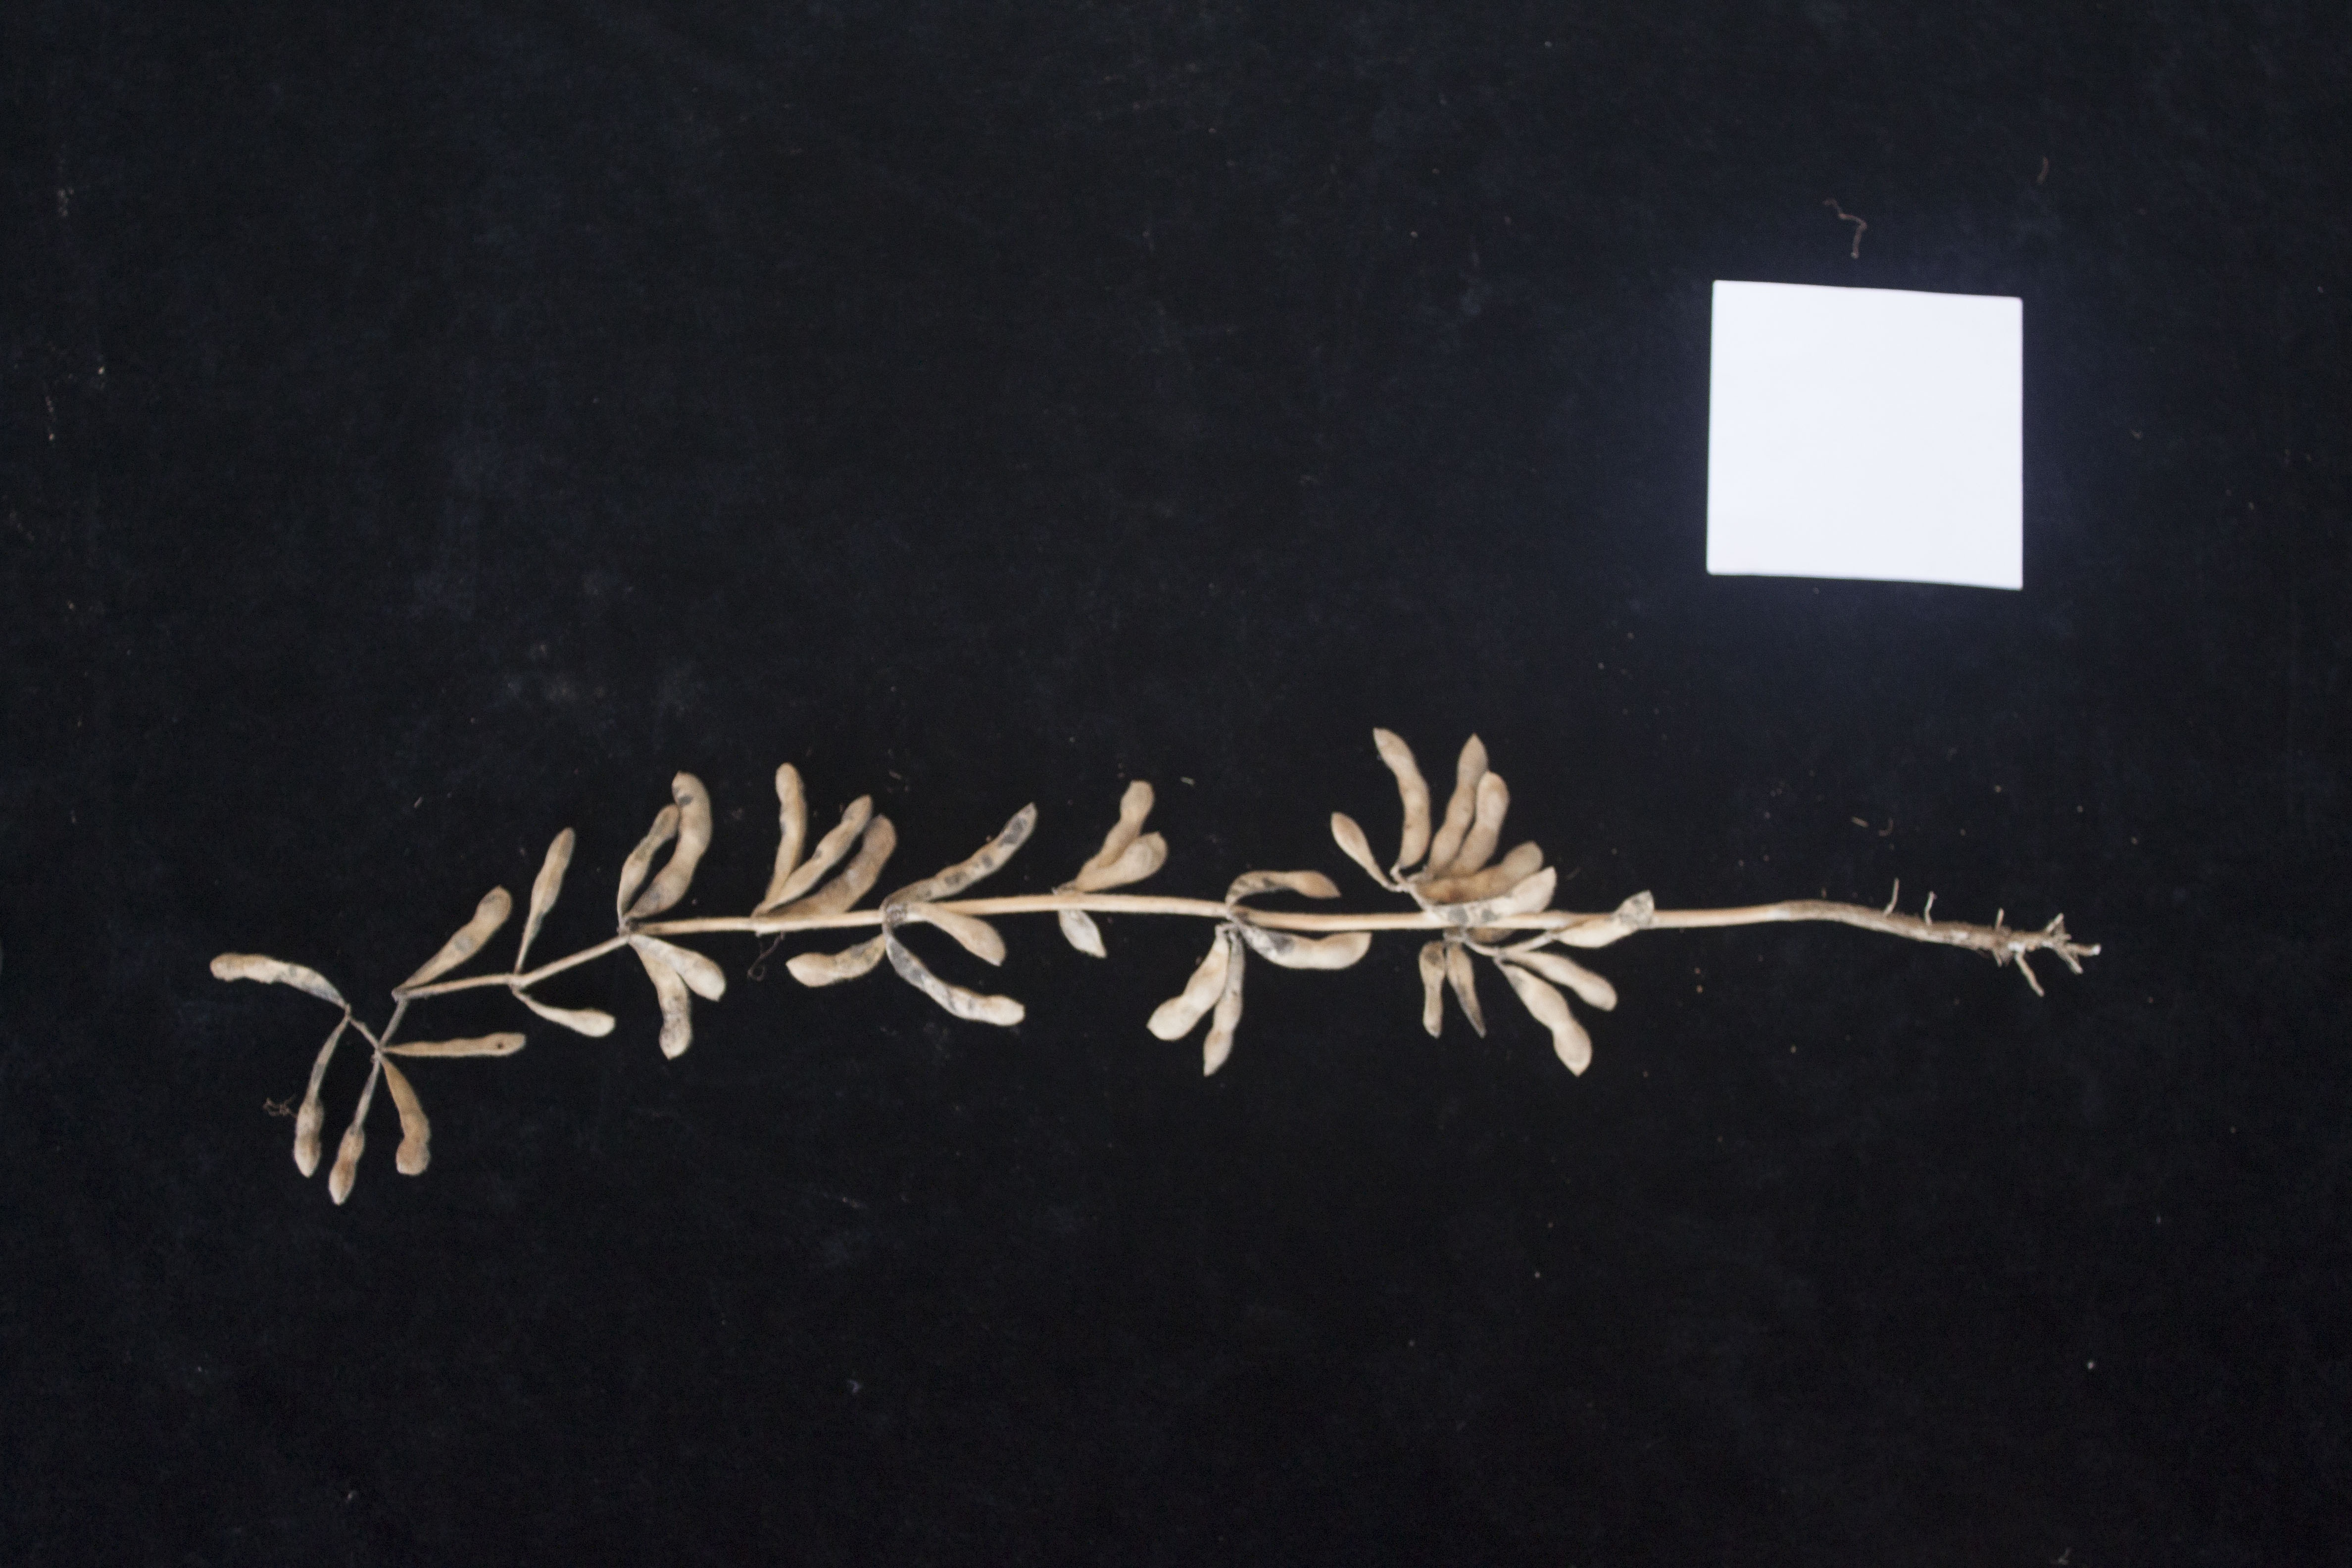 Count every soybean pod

37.